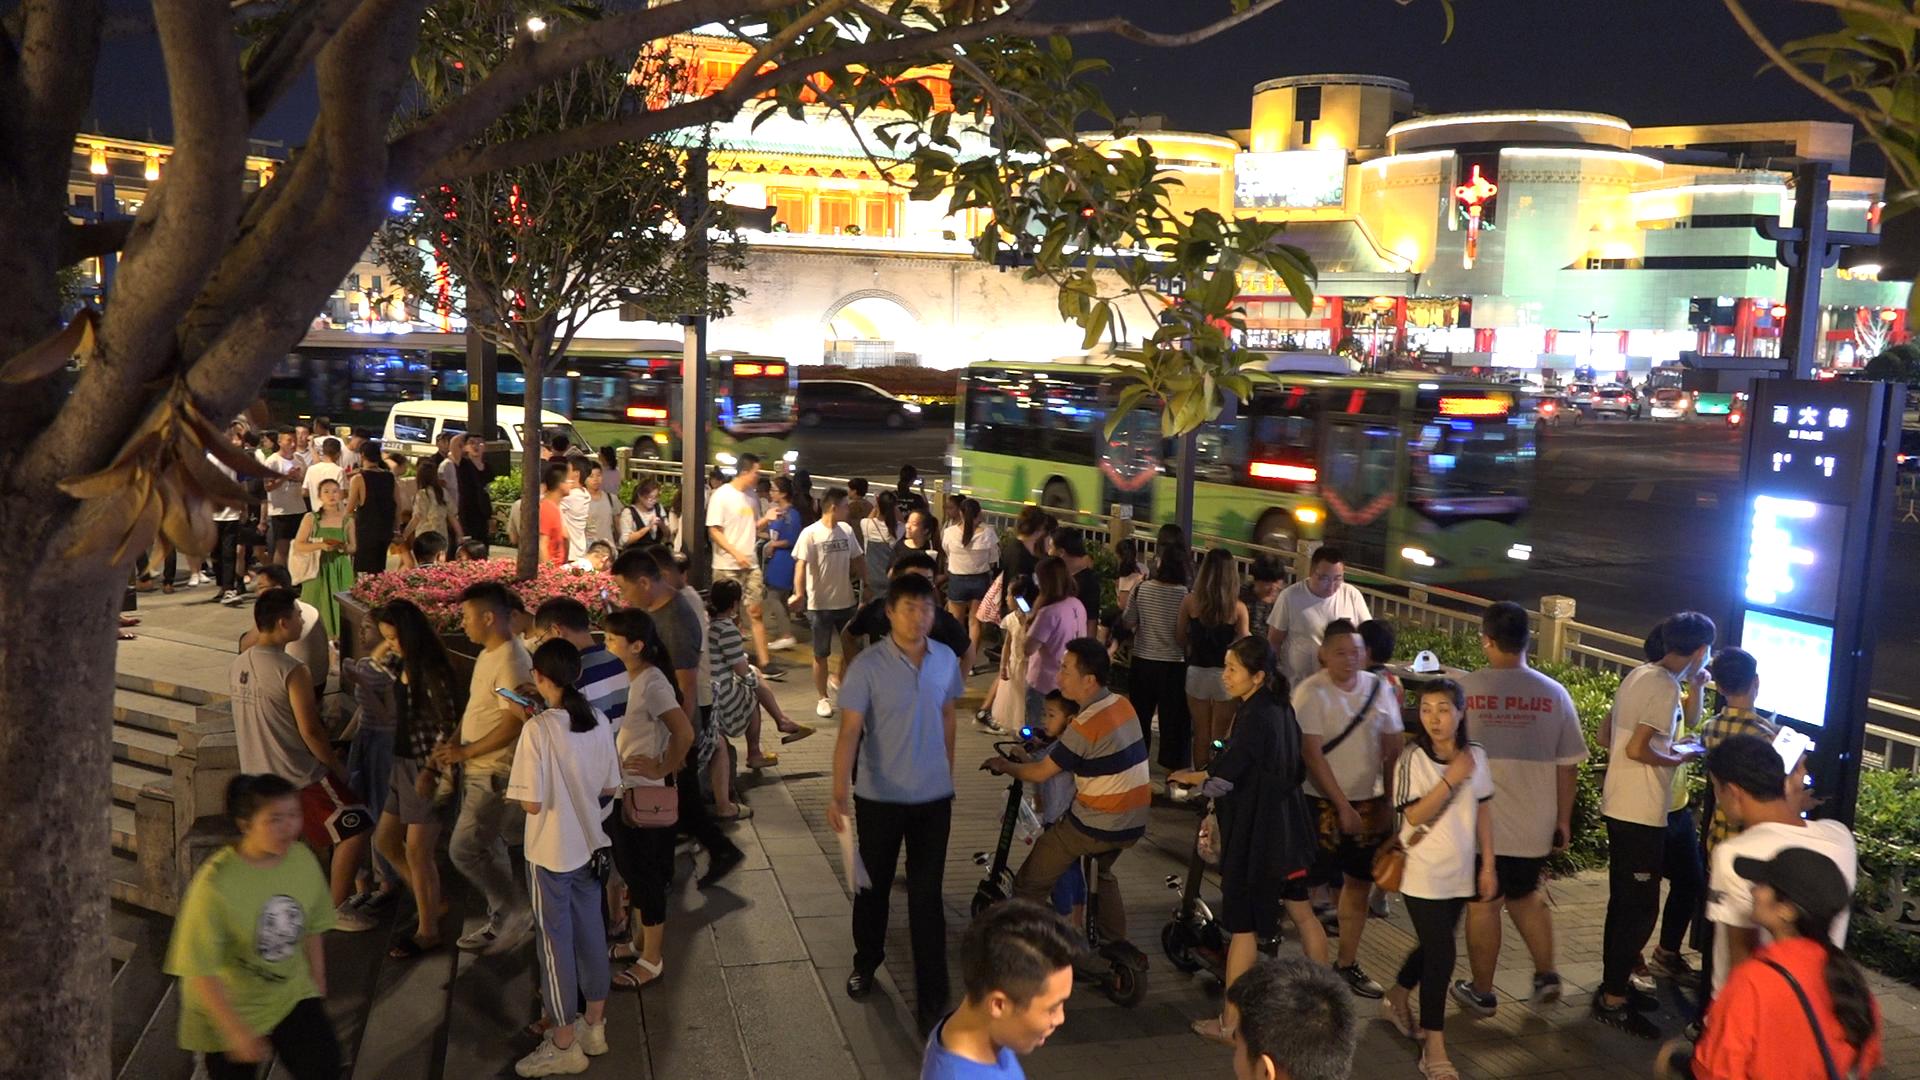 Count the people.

75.